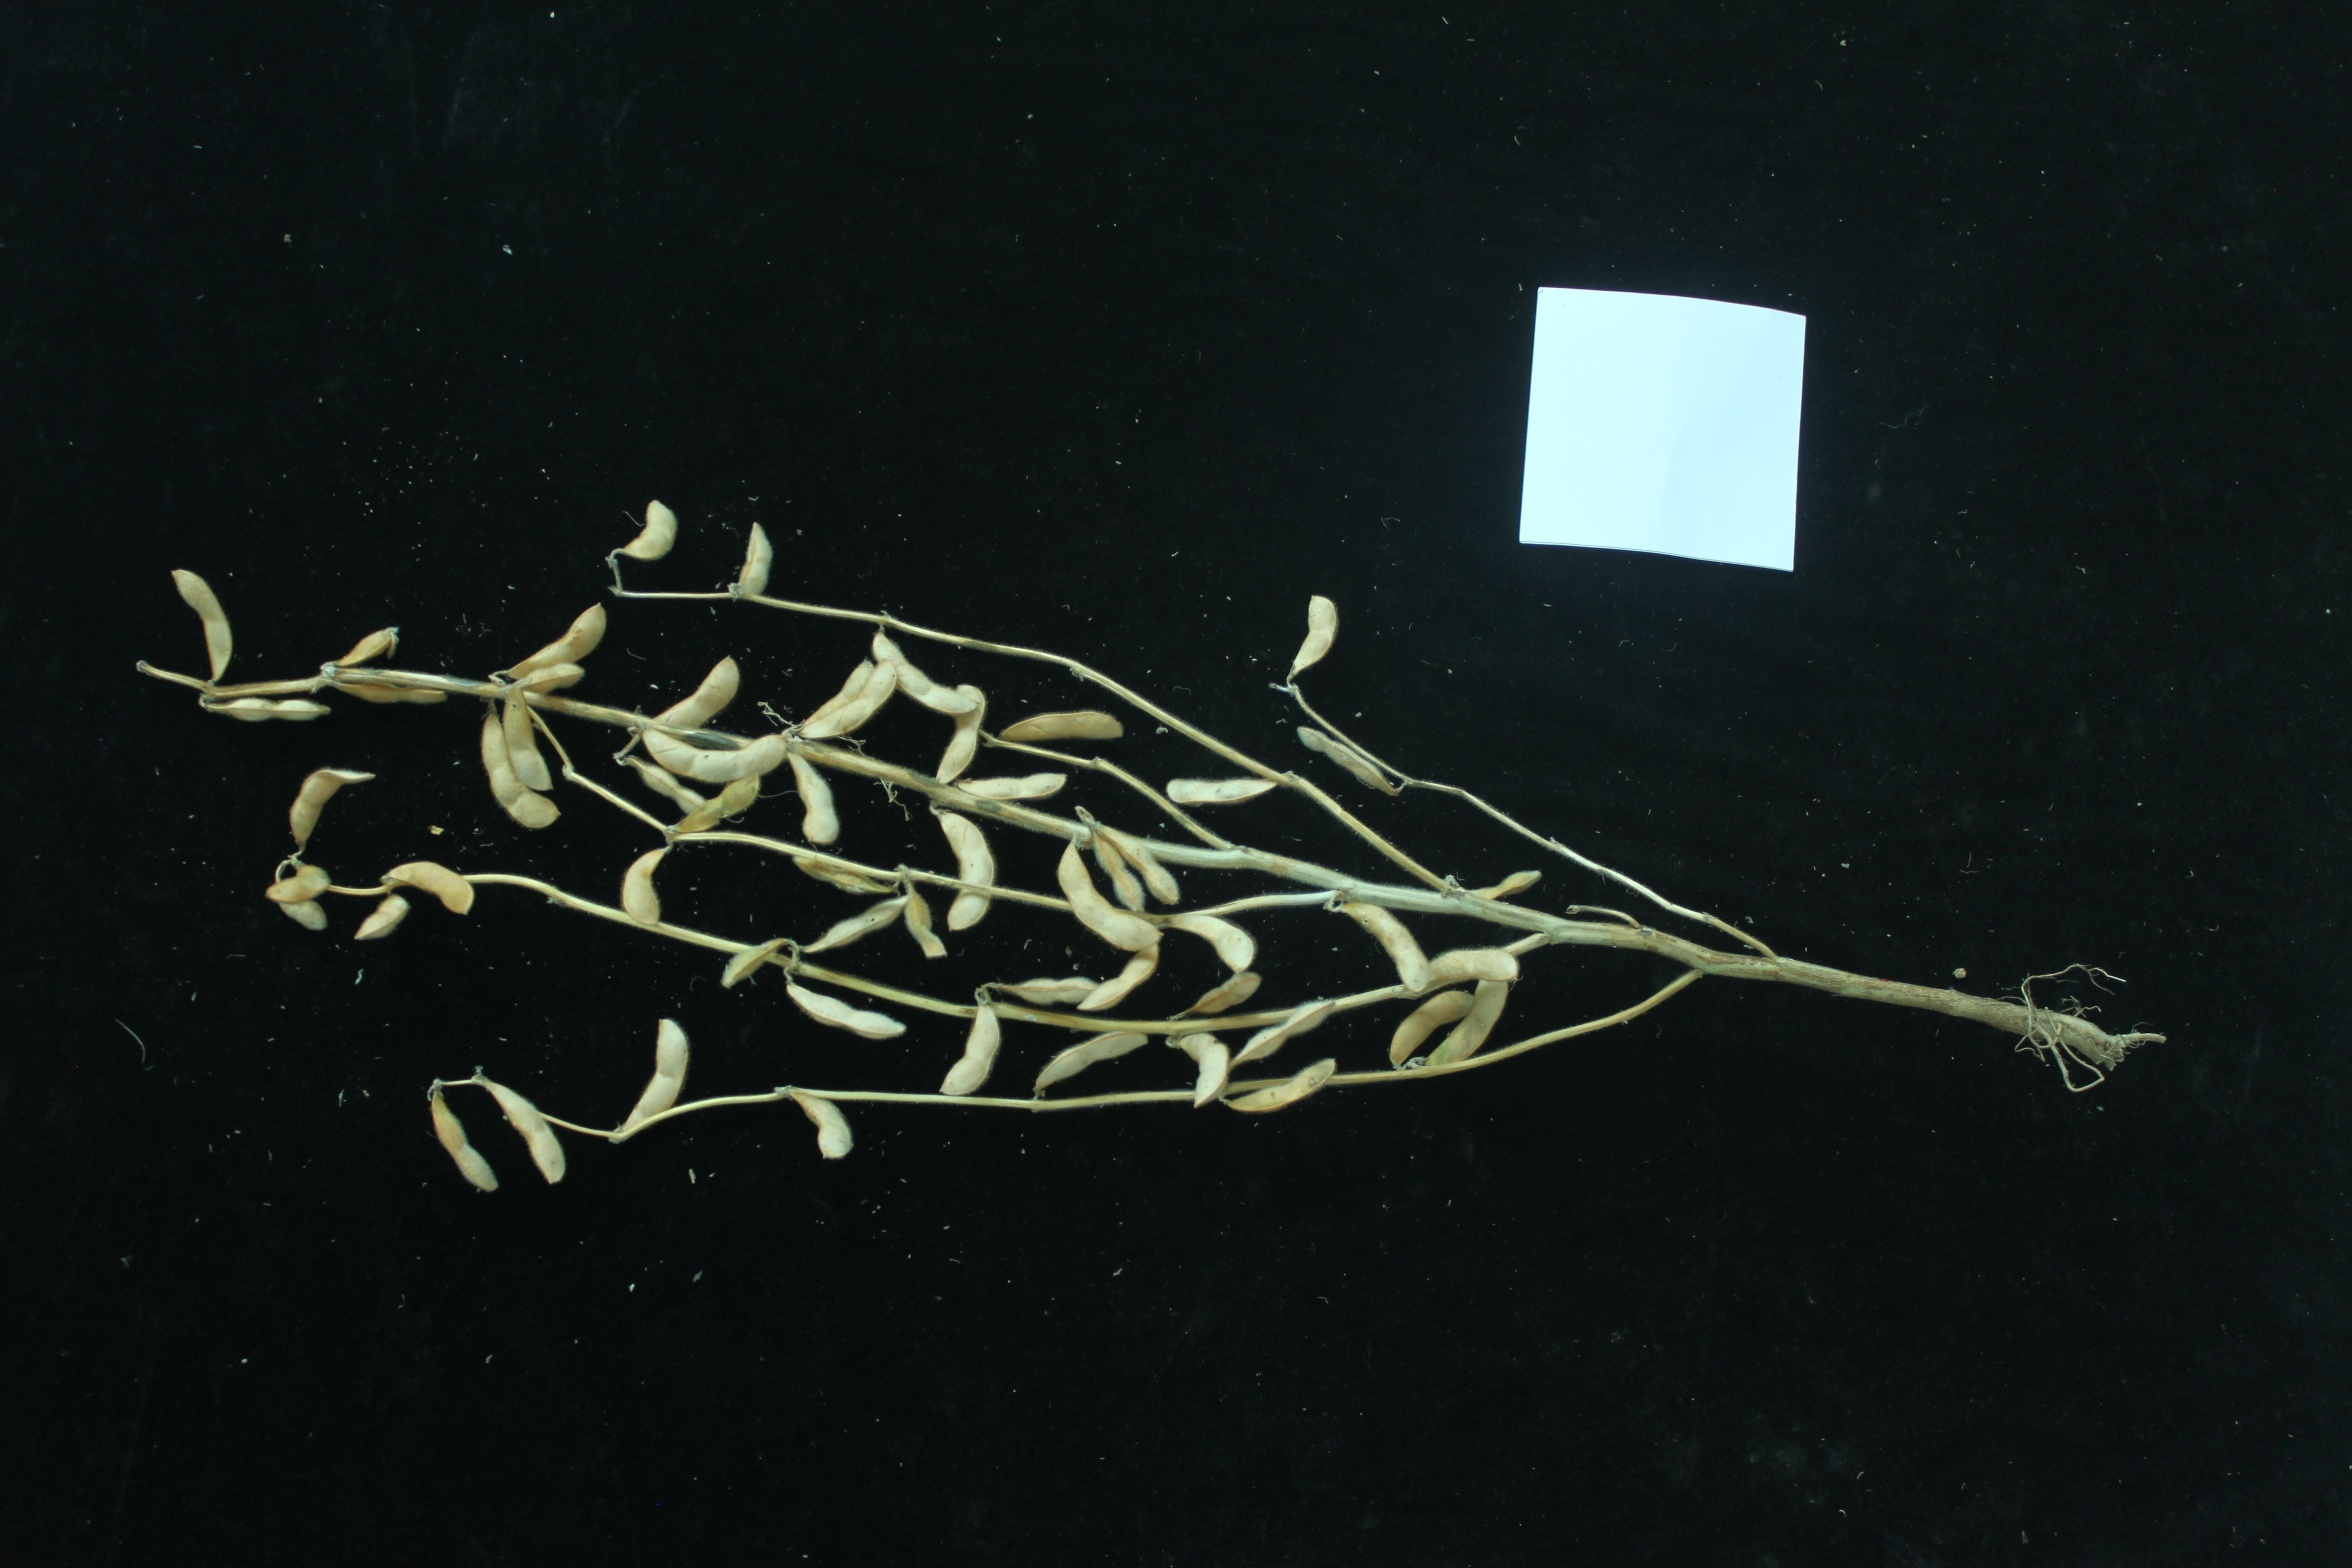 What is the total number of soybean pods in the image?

57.